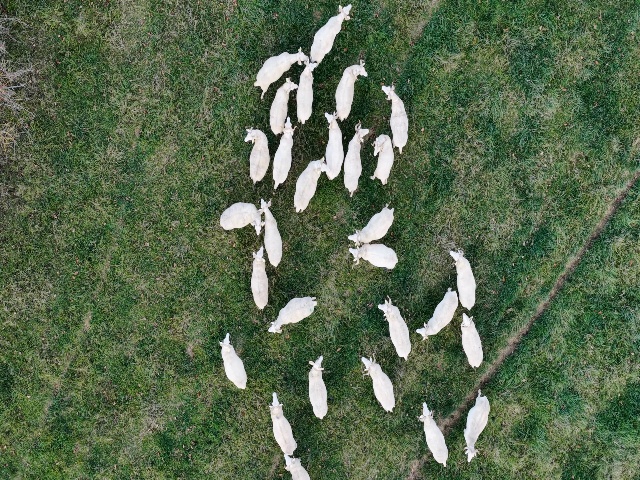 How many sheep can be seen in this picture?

19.